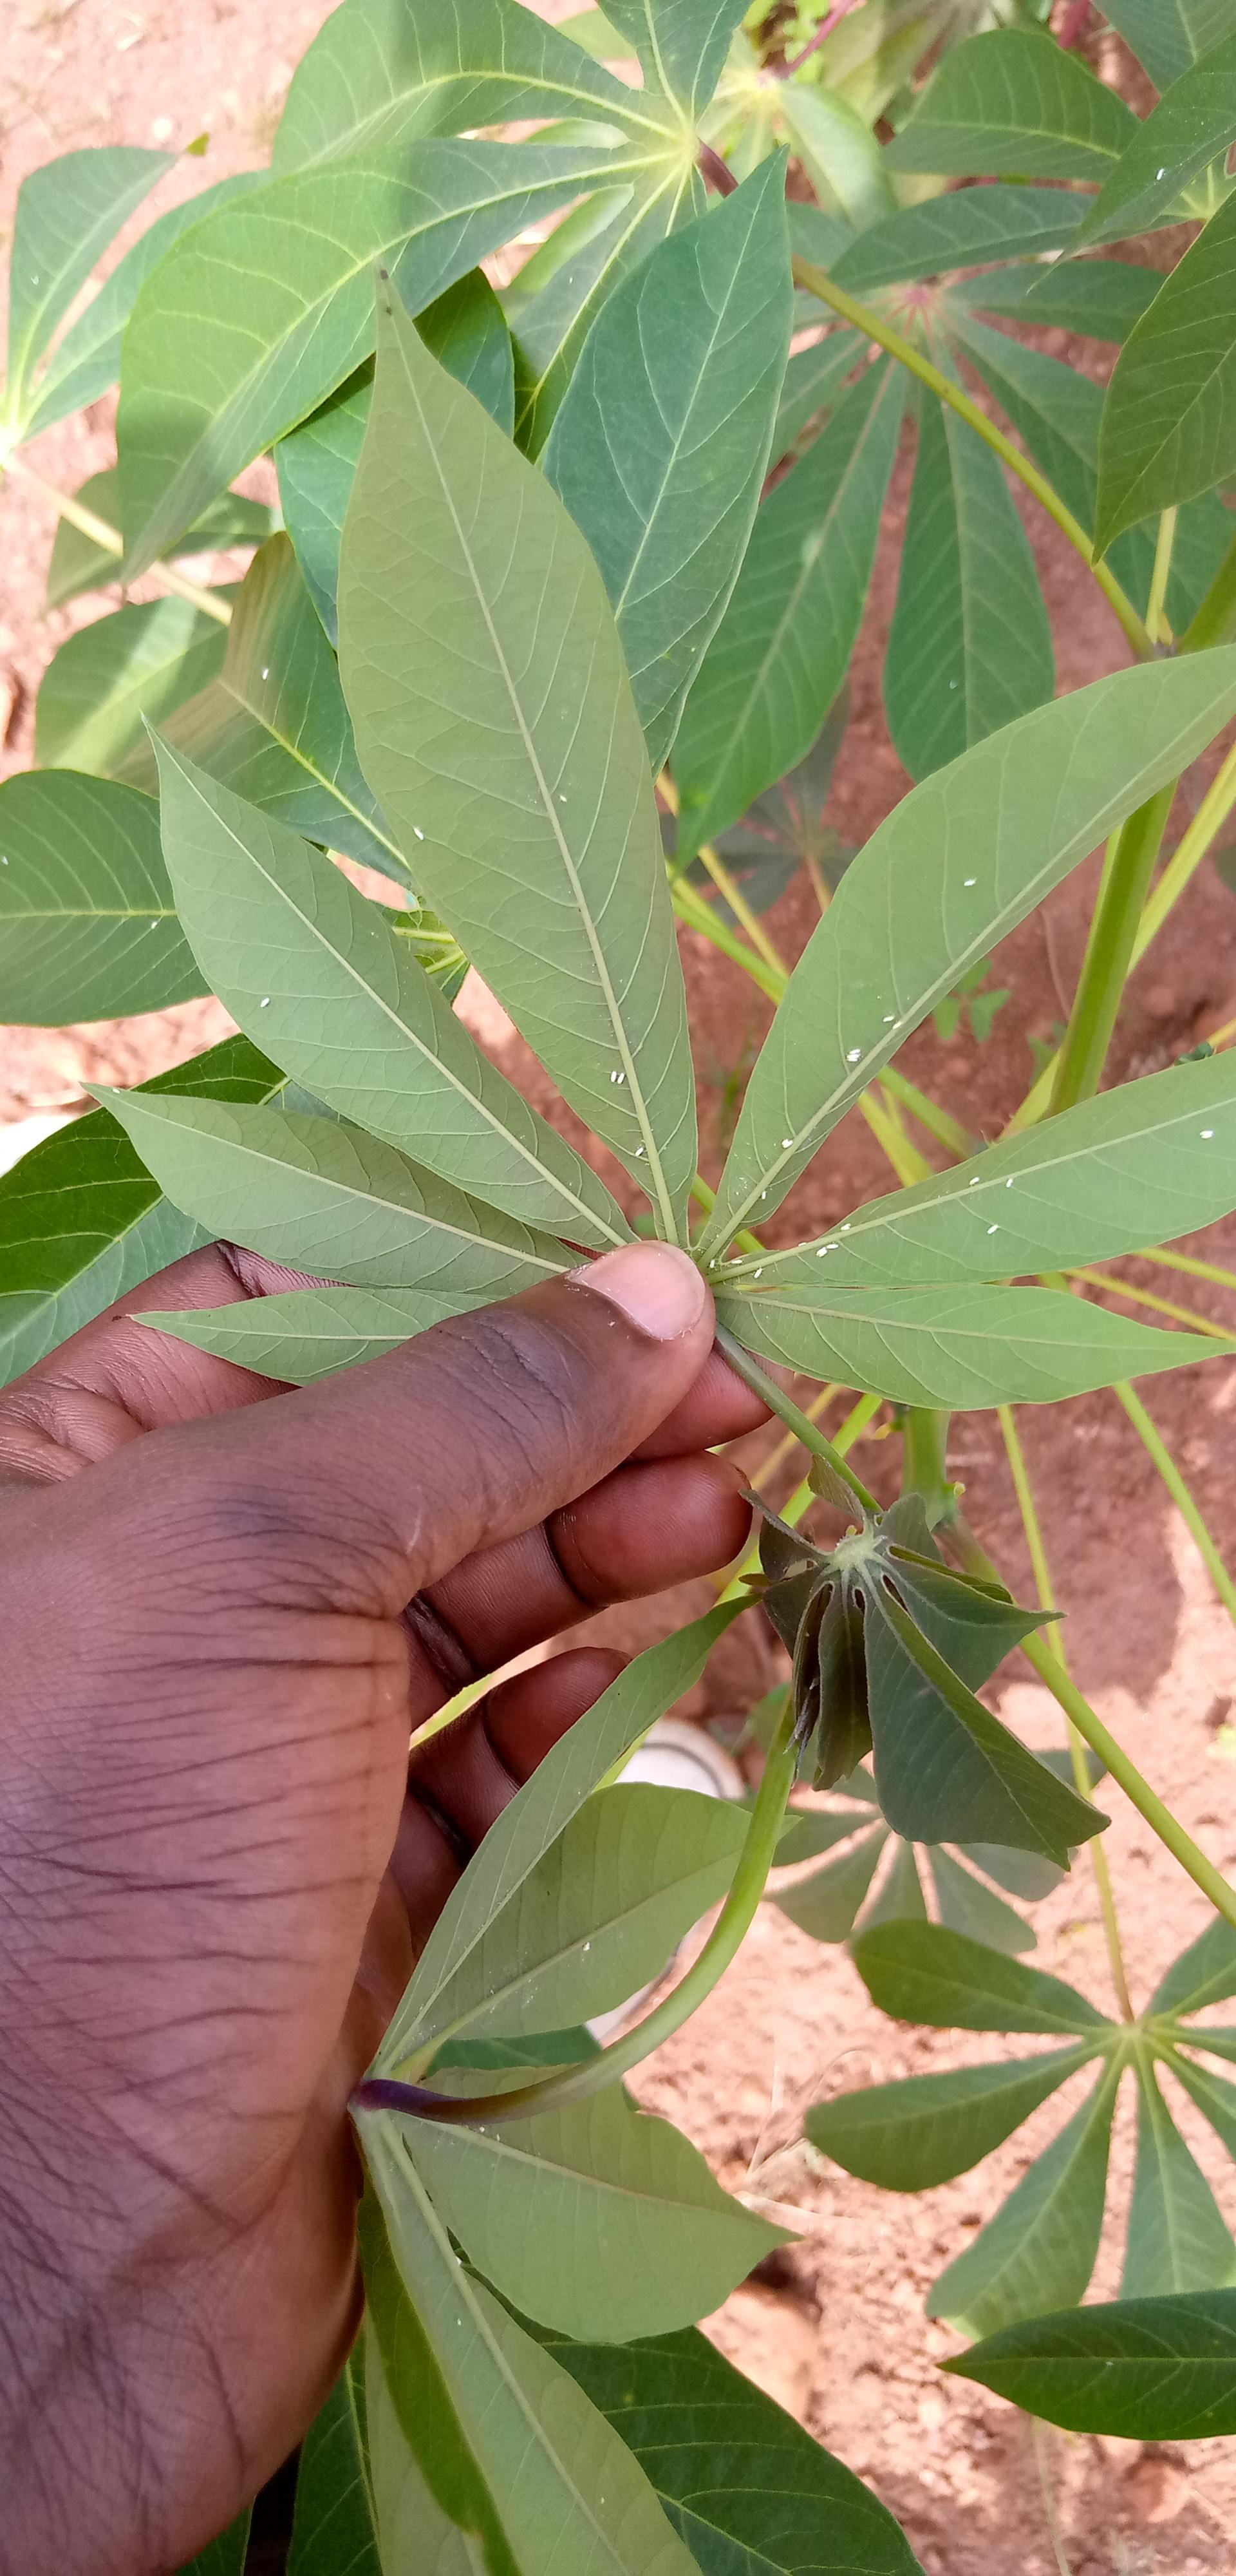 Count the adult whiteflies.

27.